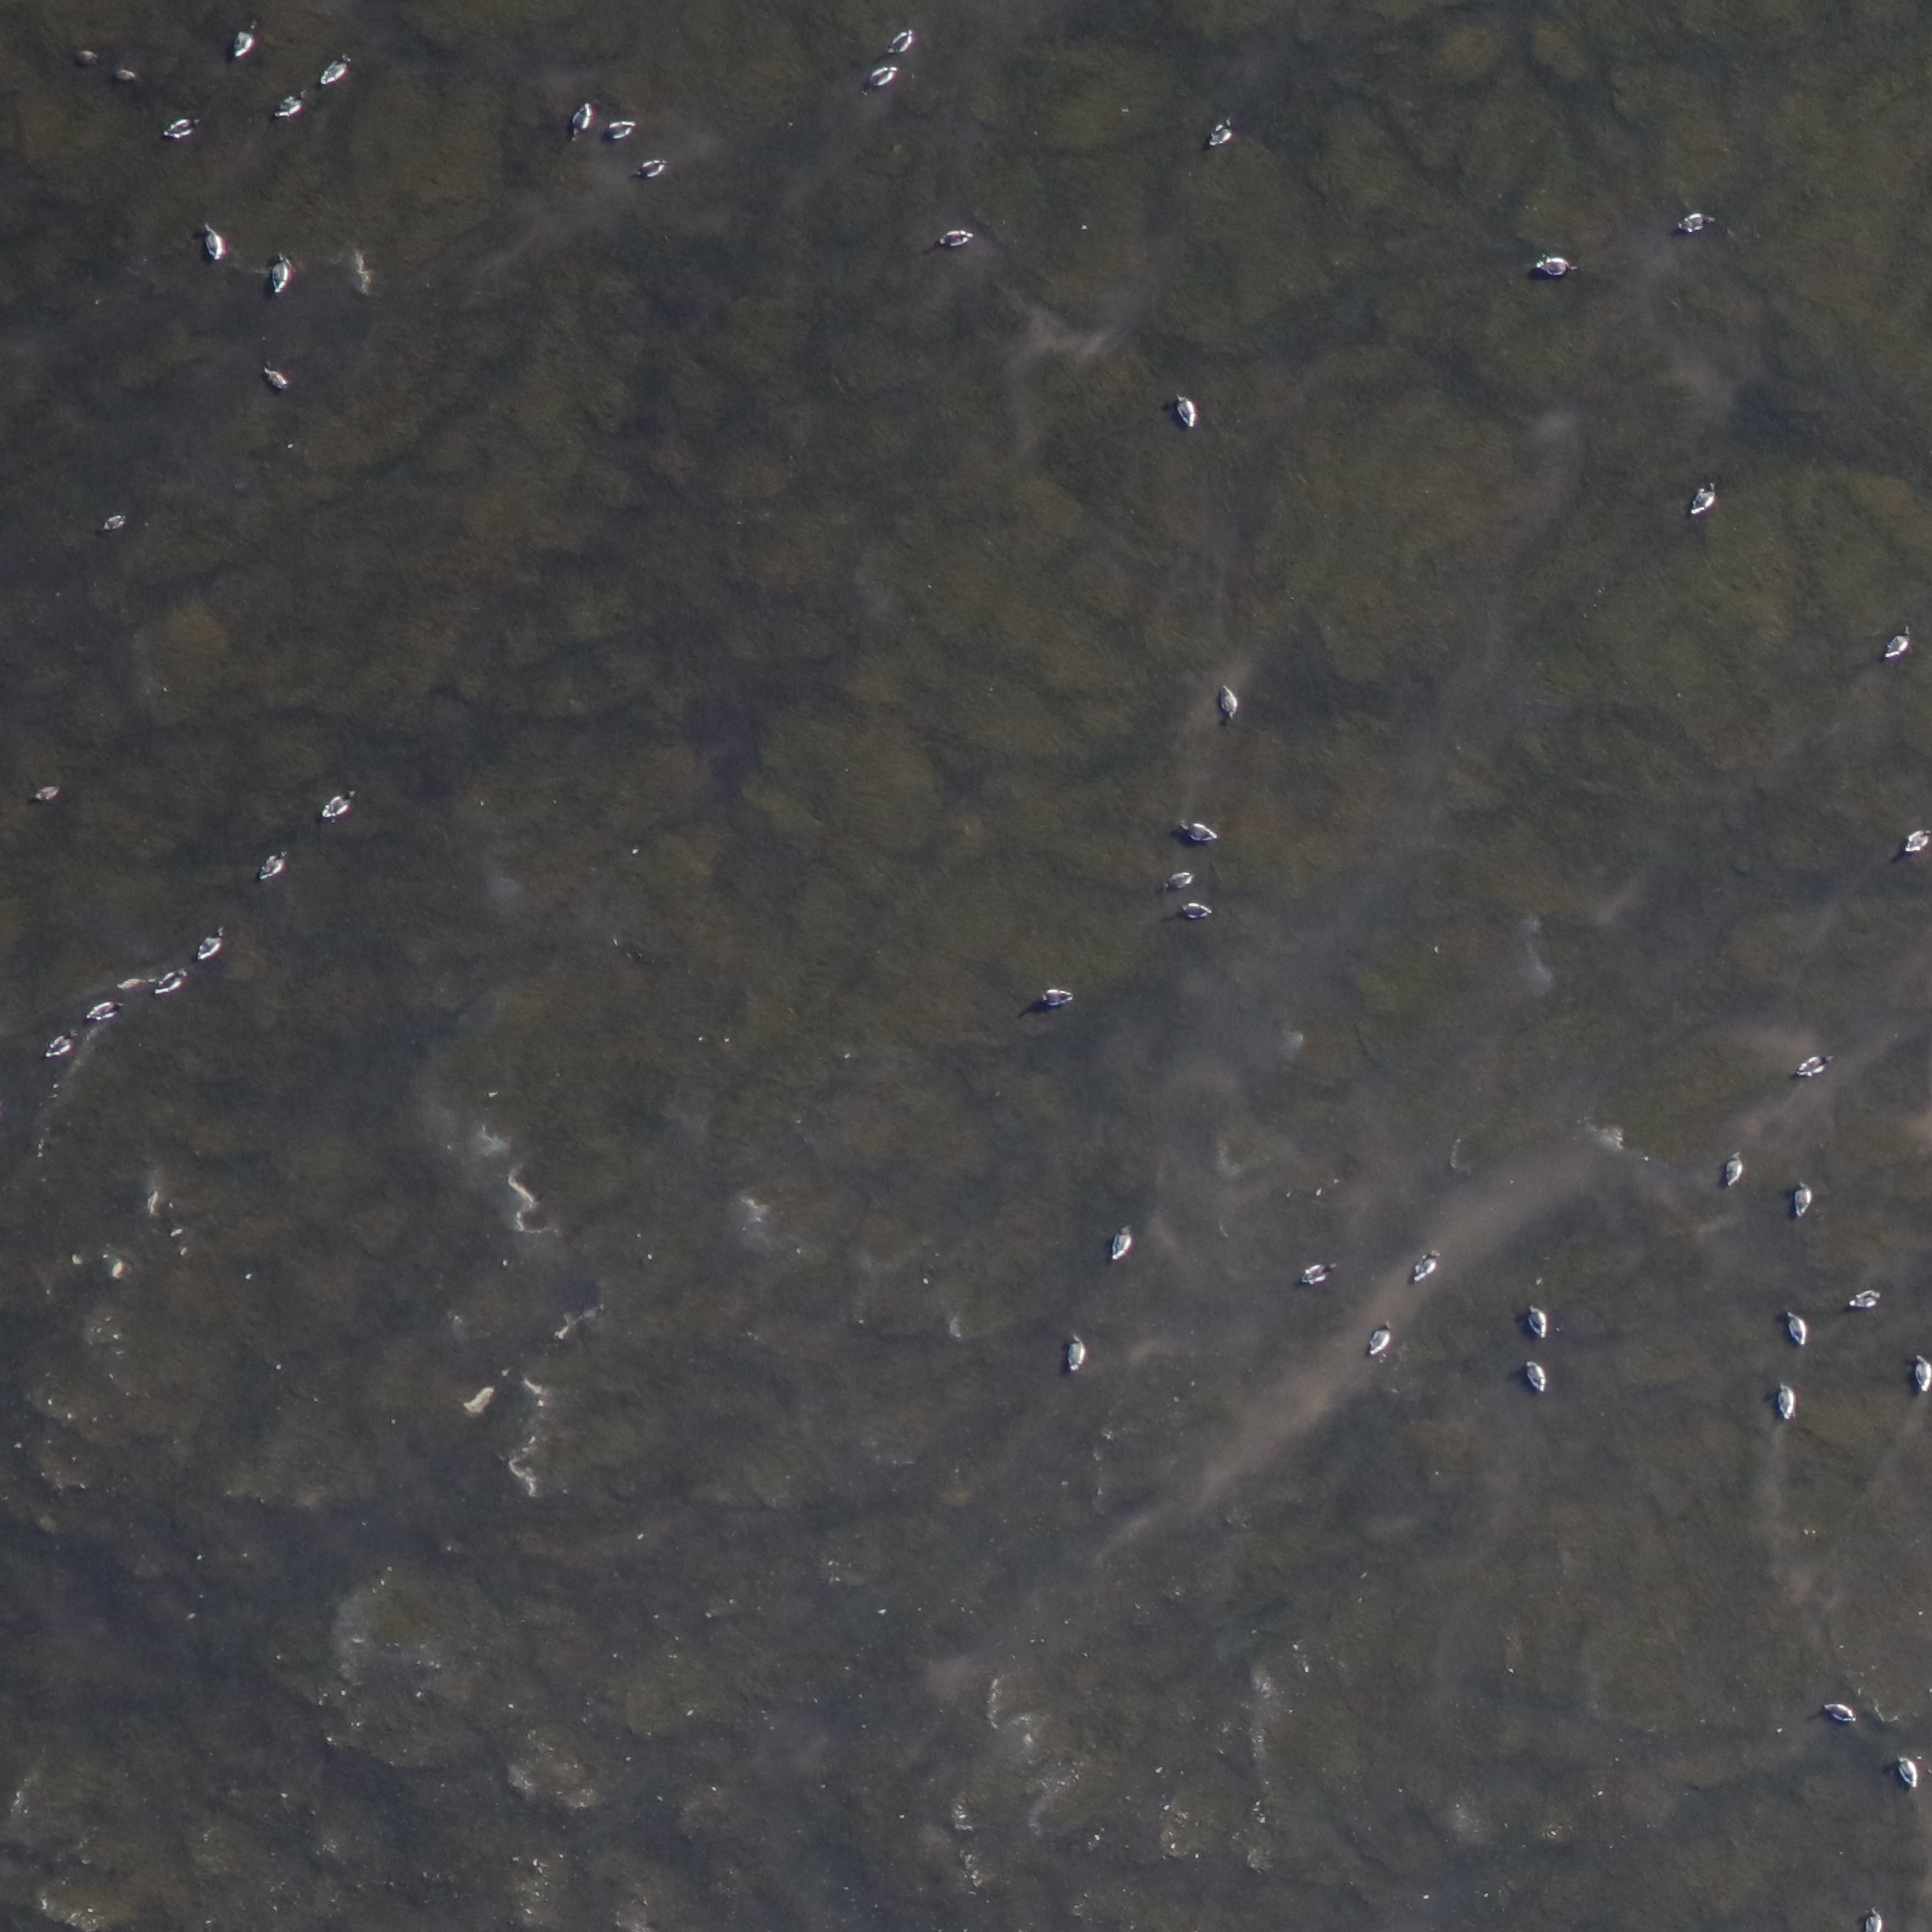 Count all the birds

53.